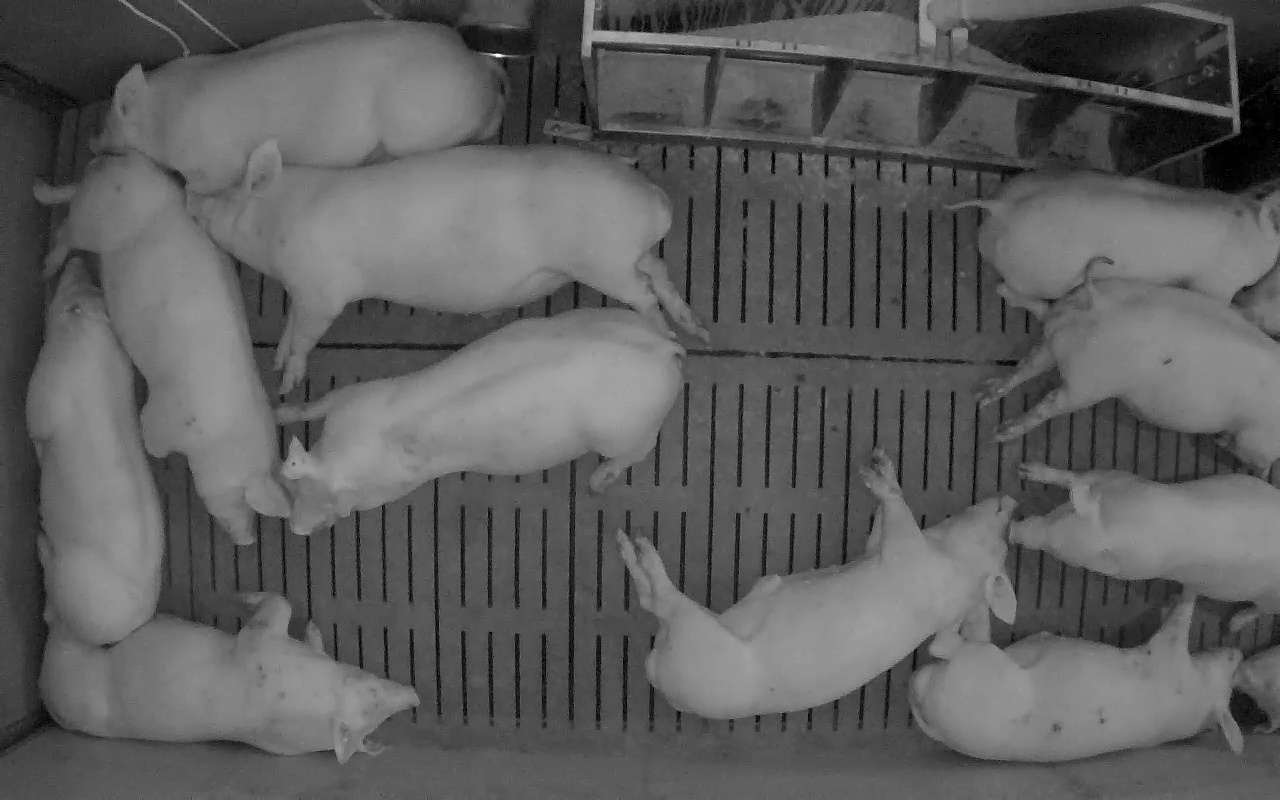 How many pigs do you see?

12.